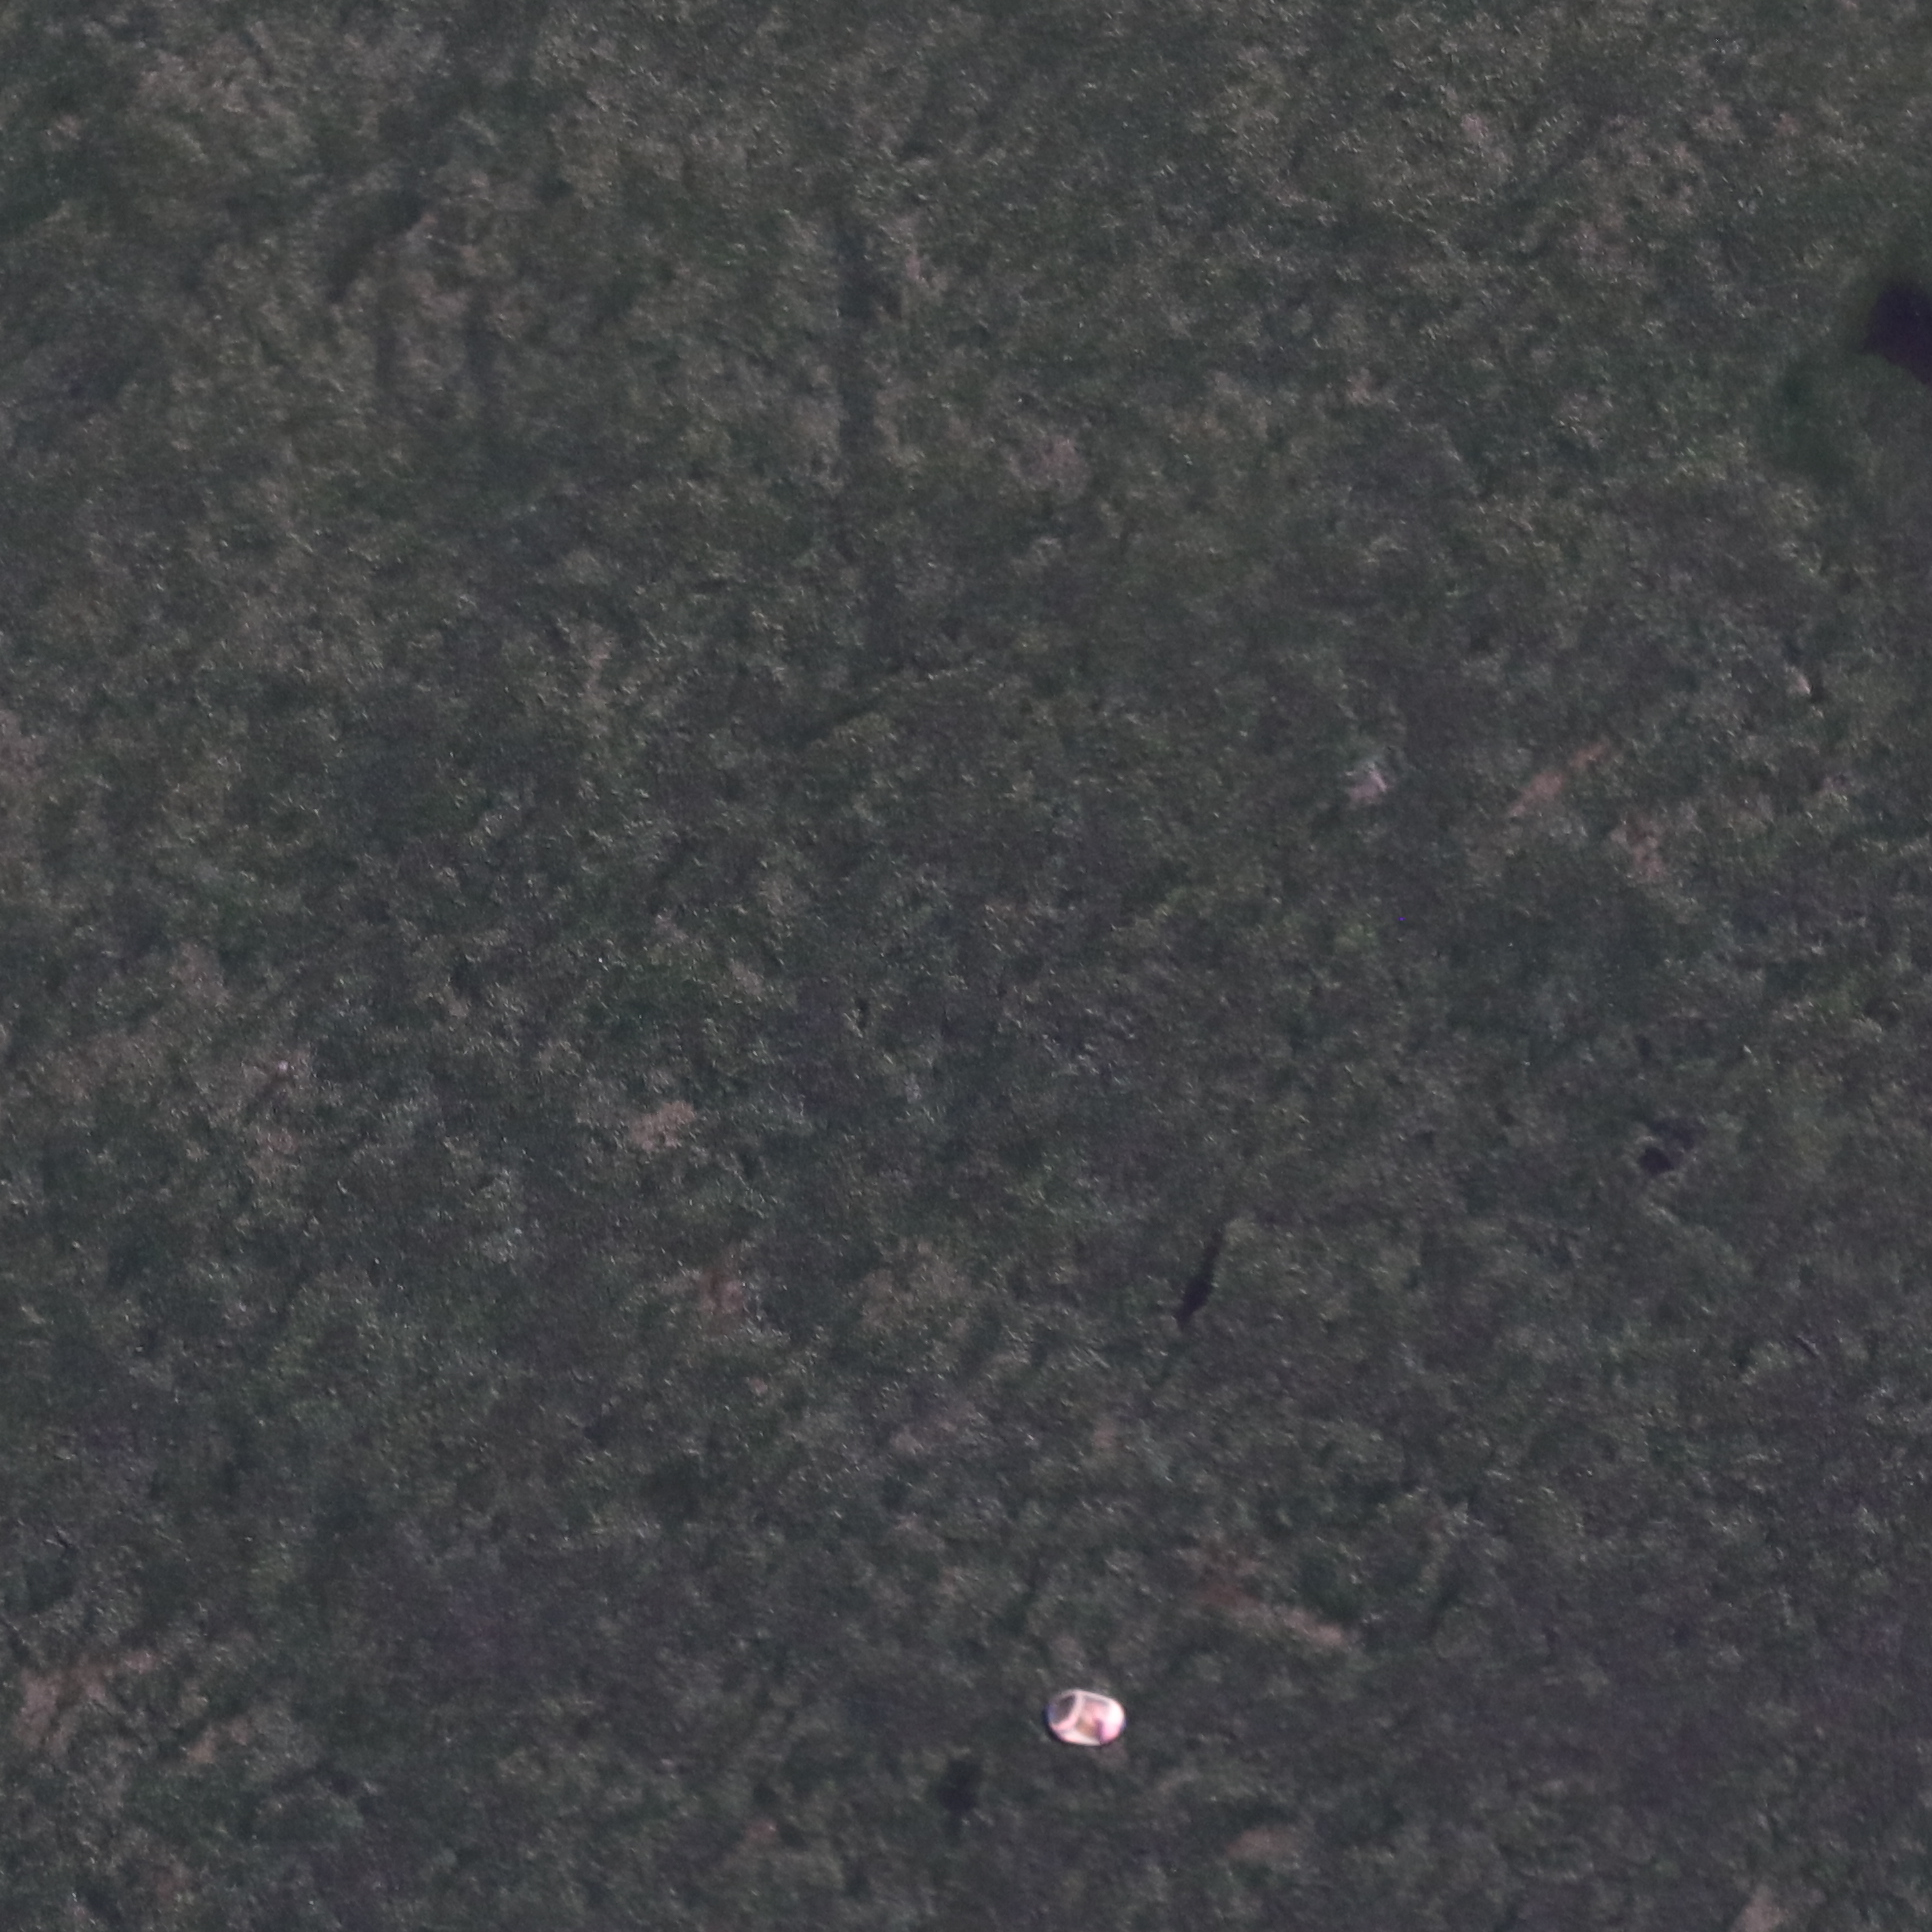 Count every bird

0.